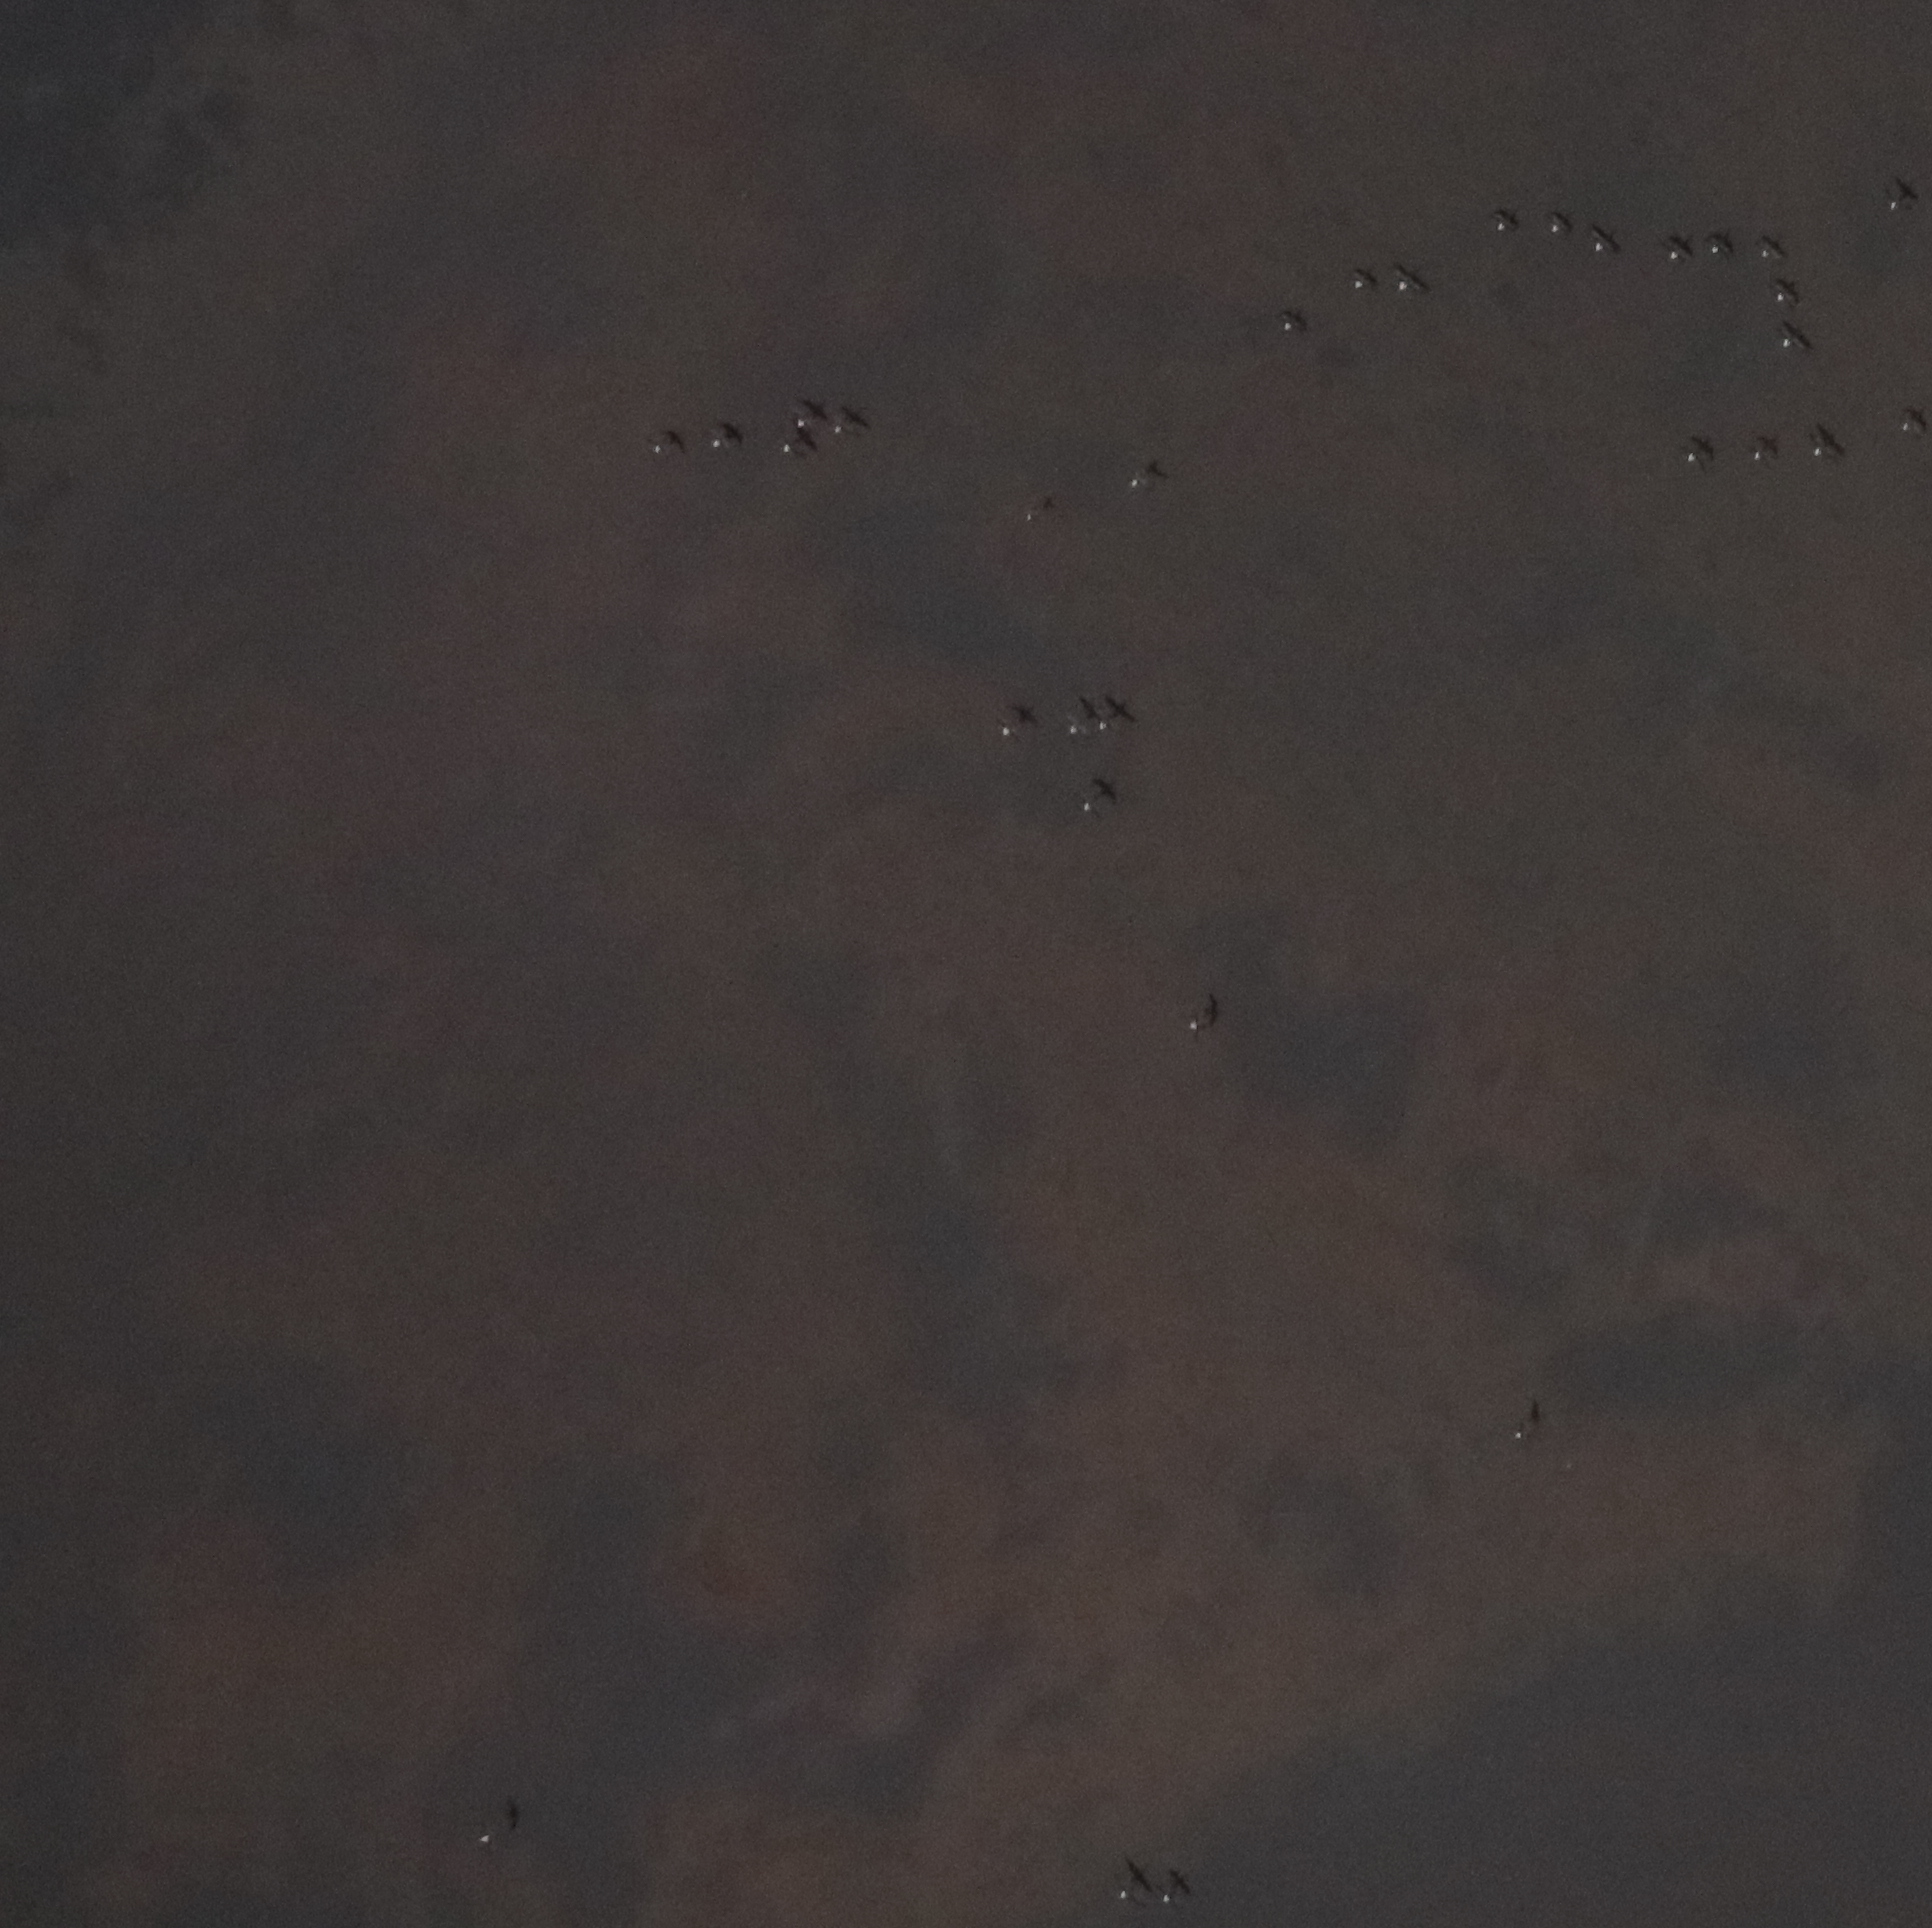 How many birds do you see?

32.